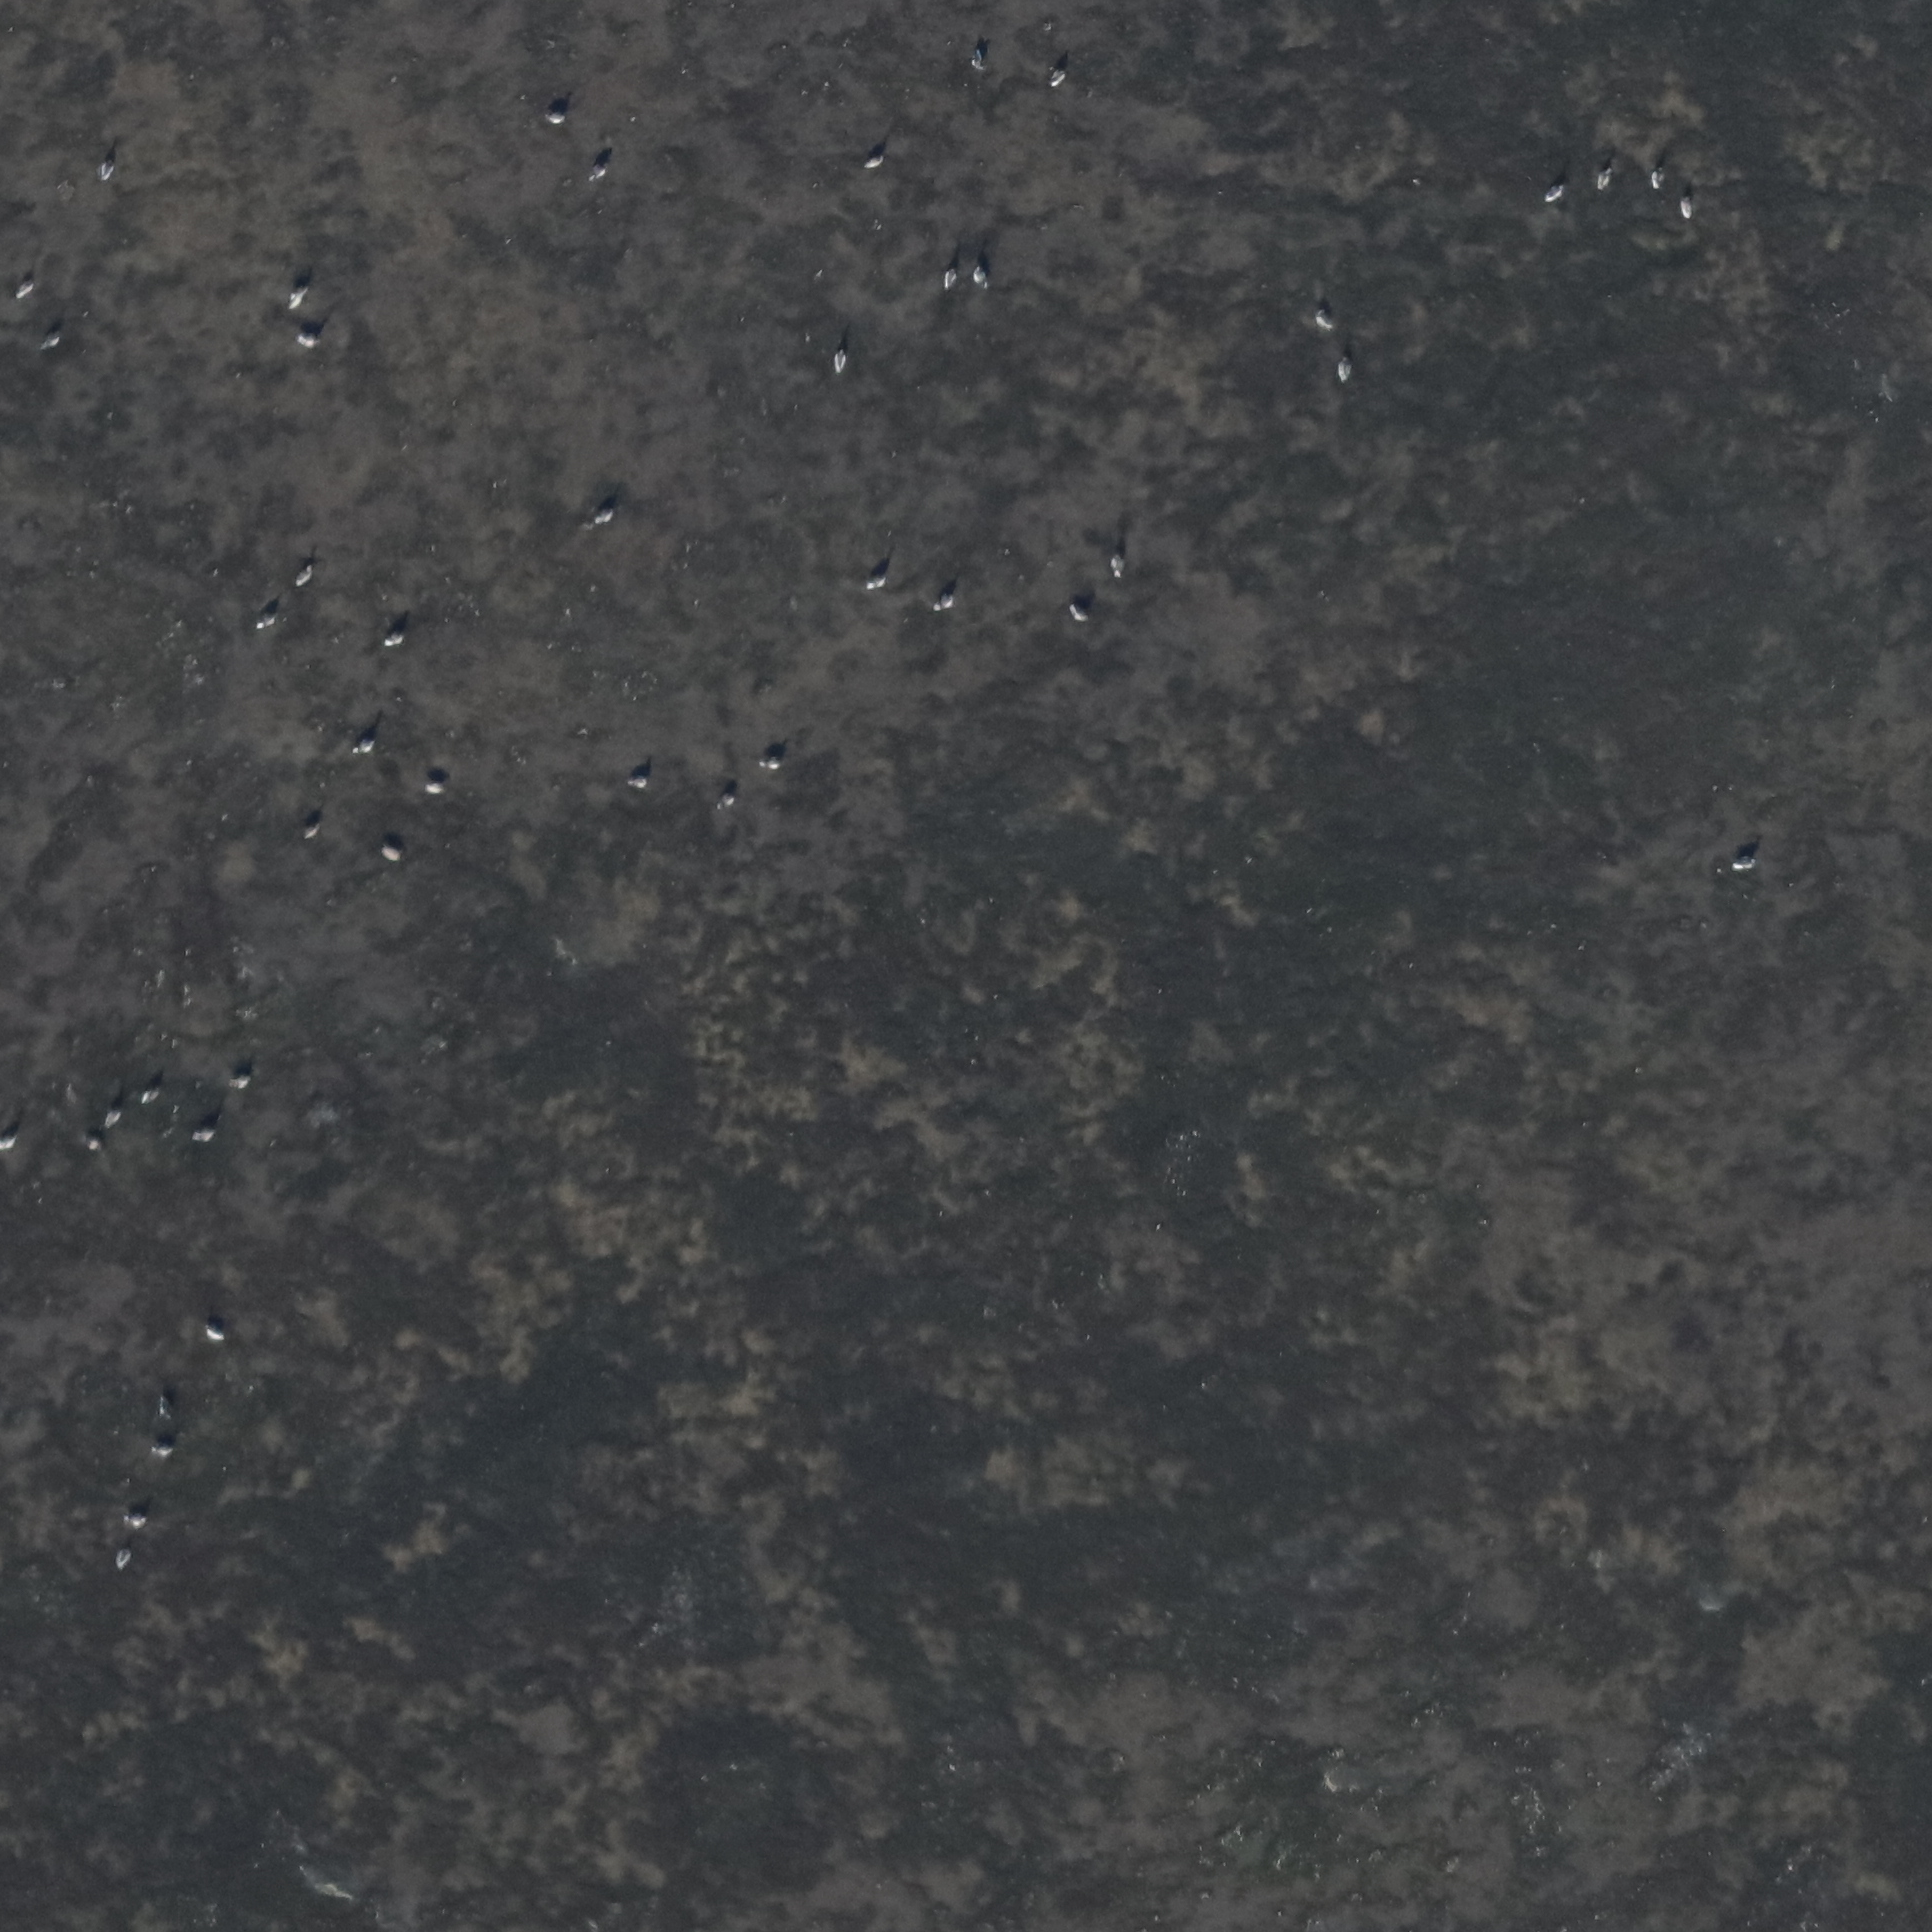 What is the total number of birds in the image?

46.